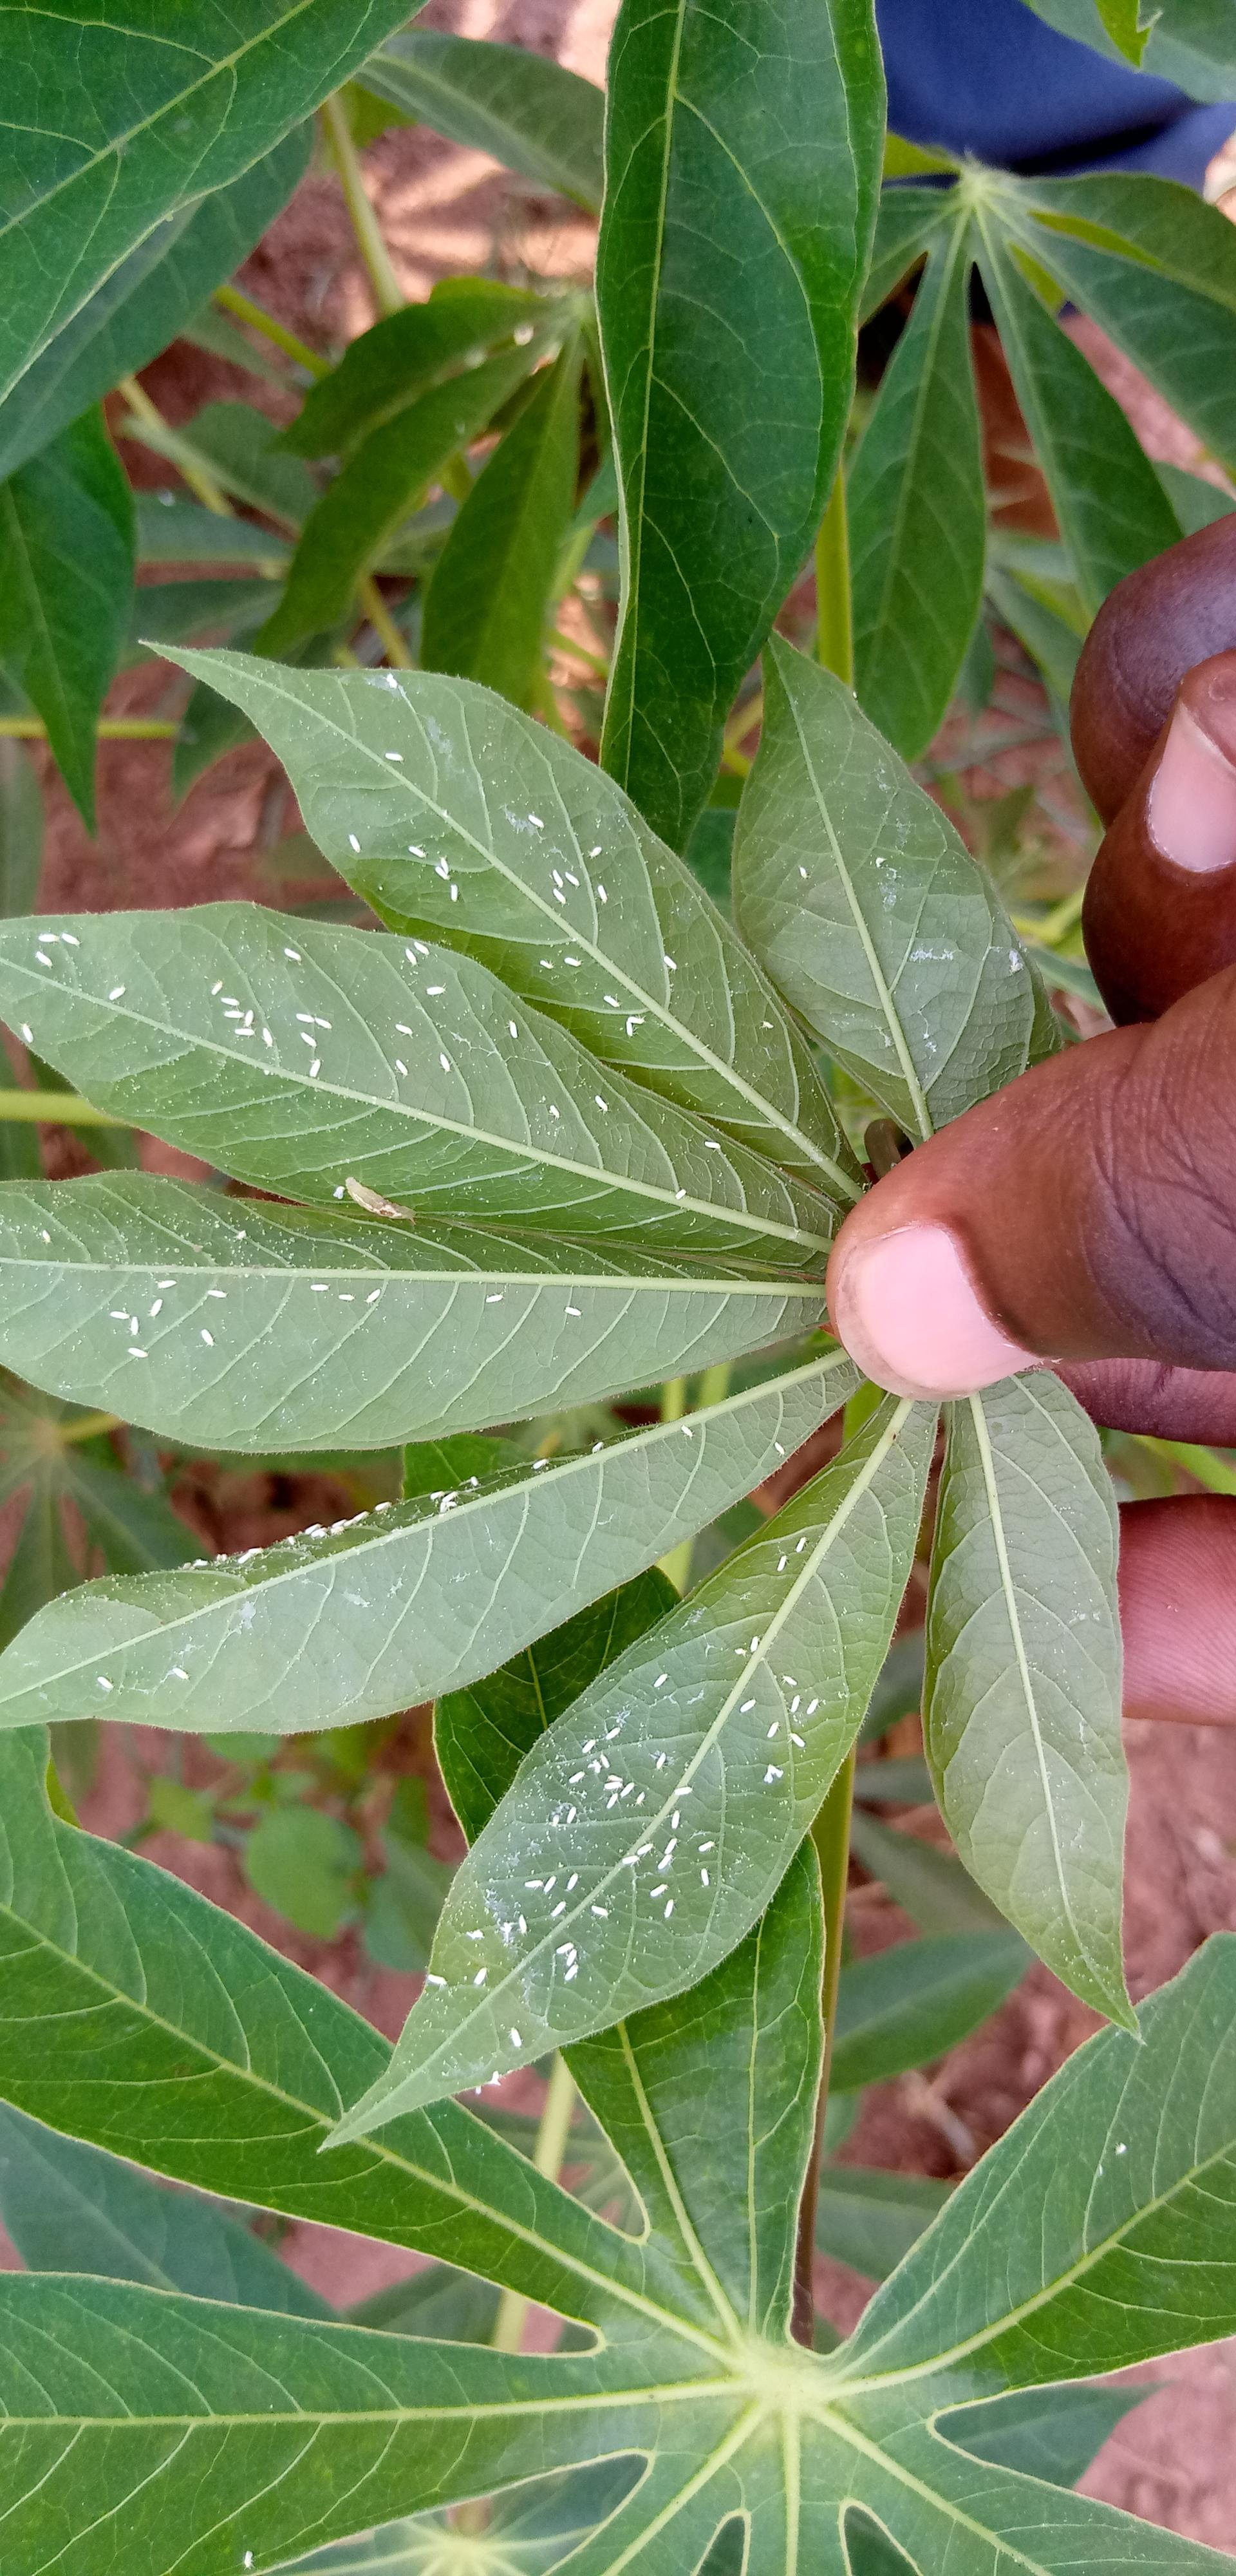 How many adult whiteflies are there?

135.